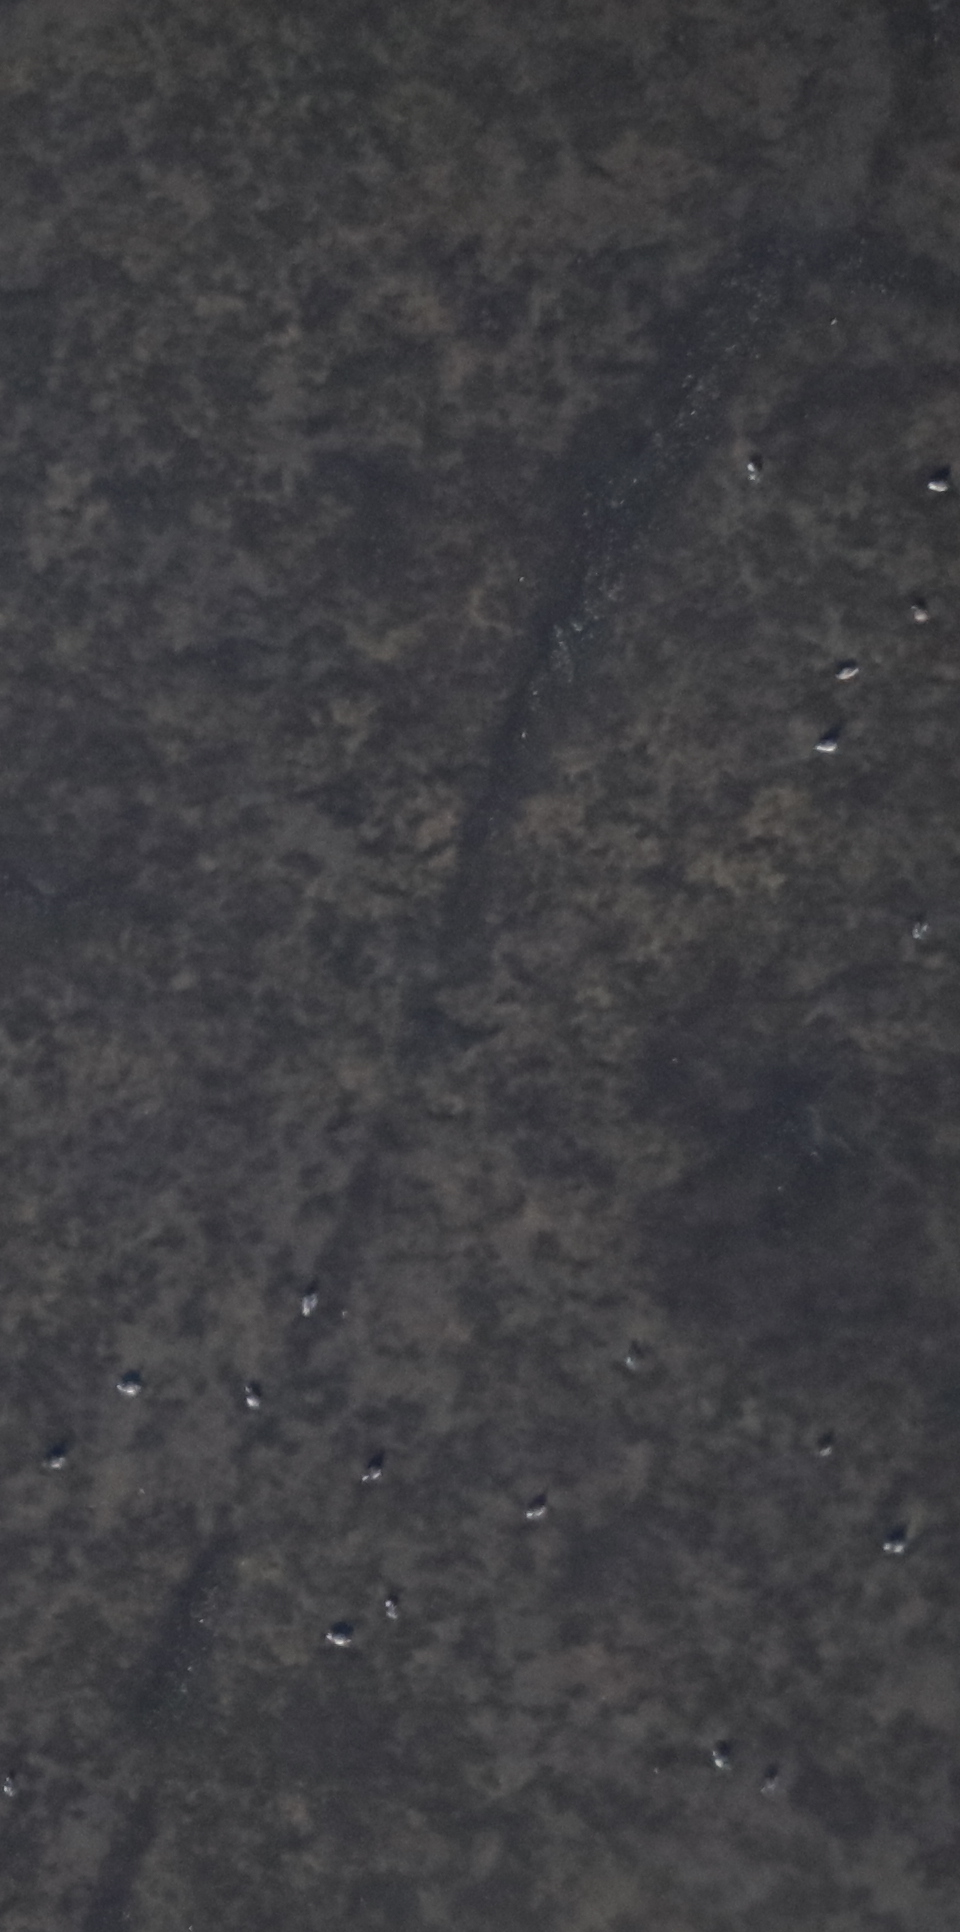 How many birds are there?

20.